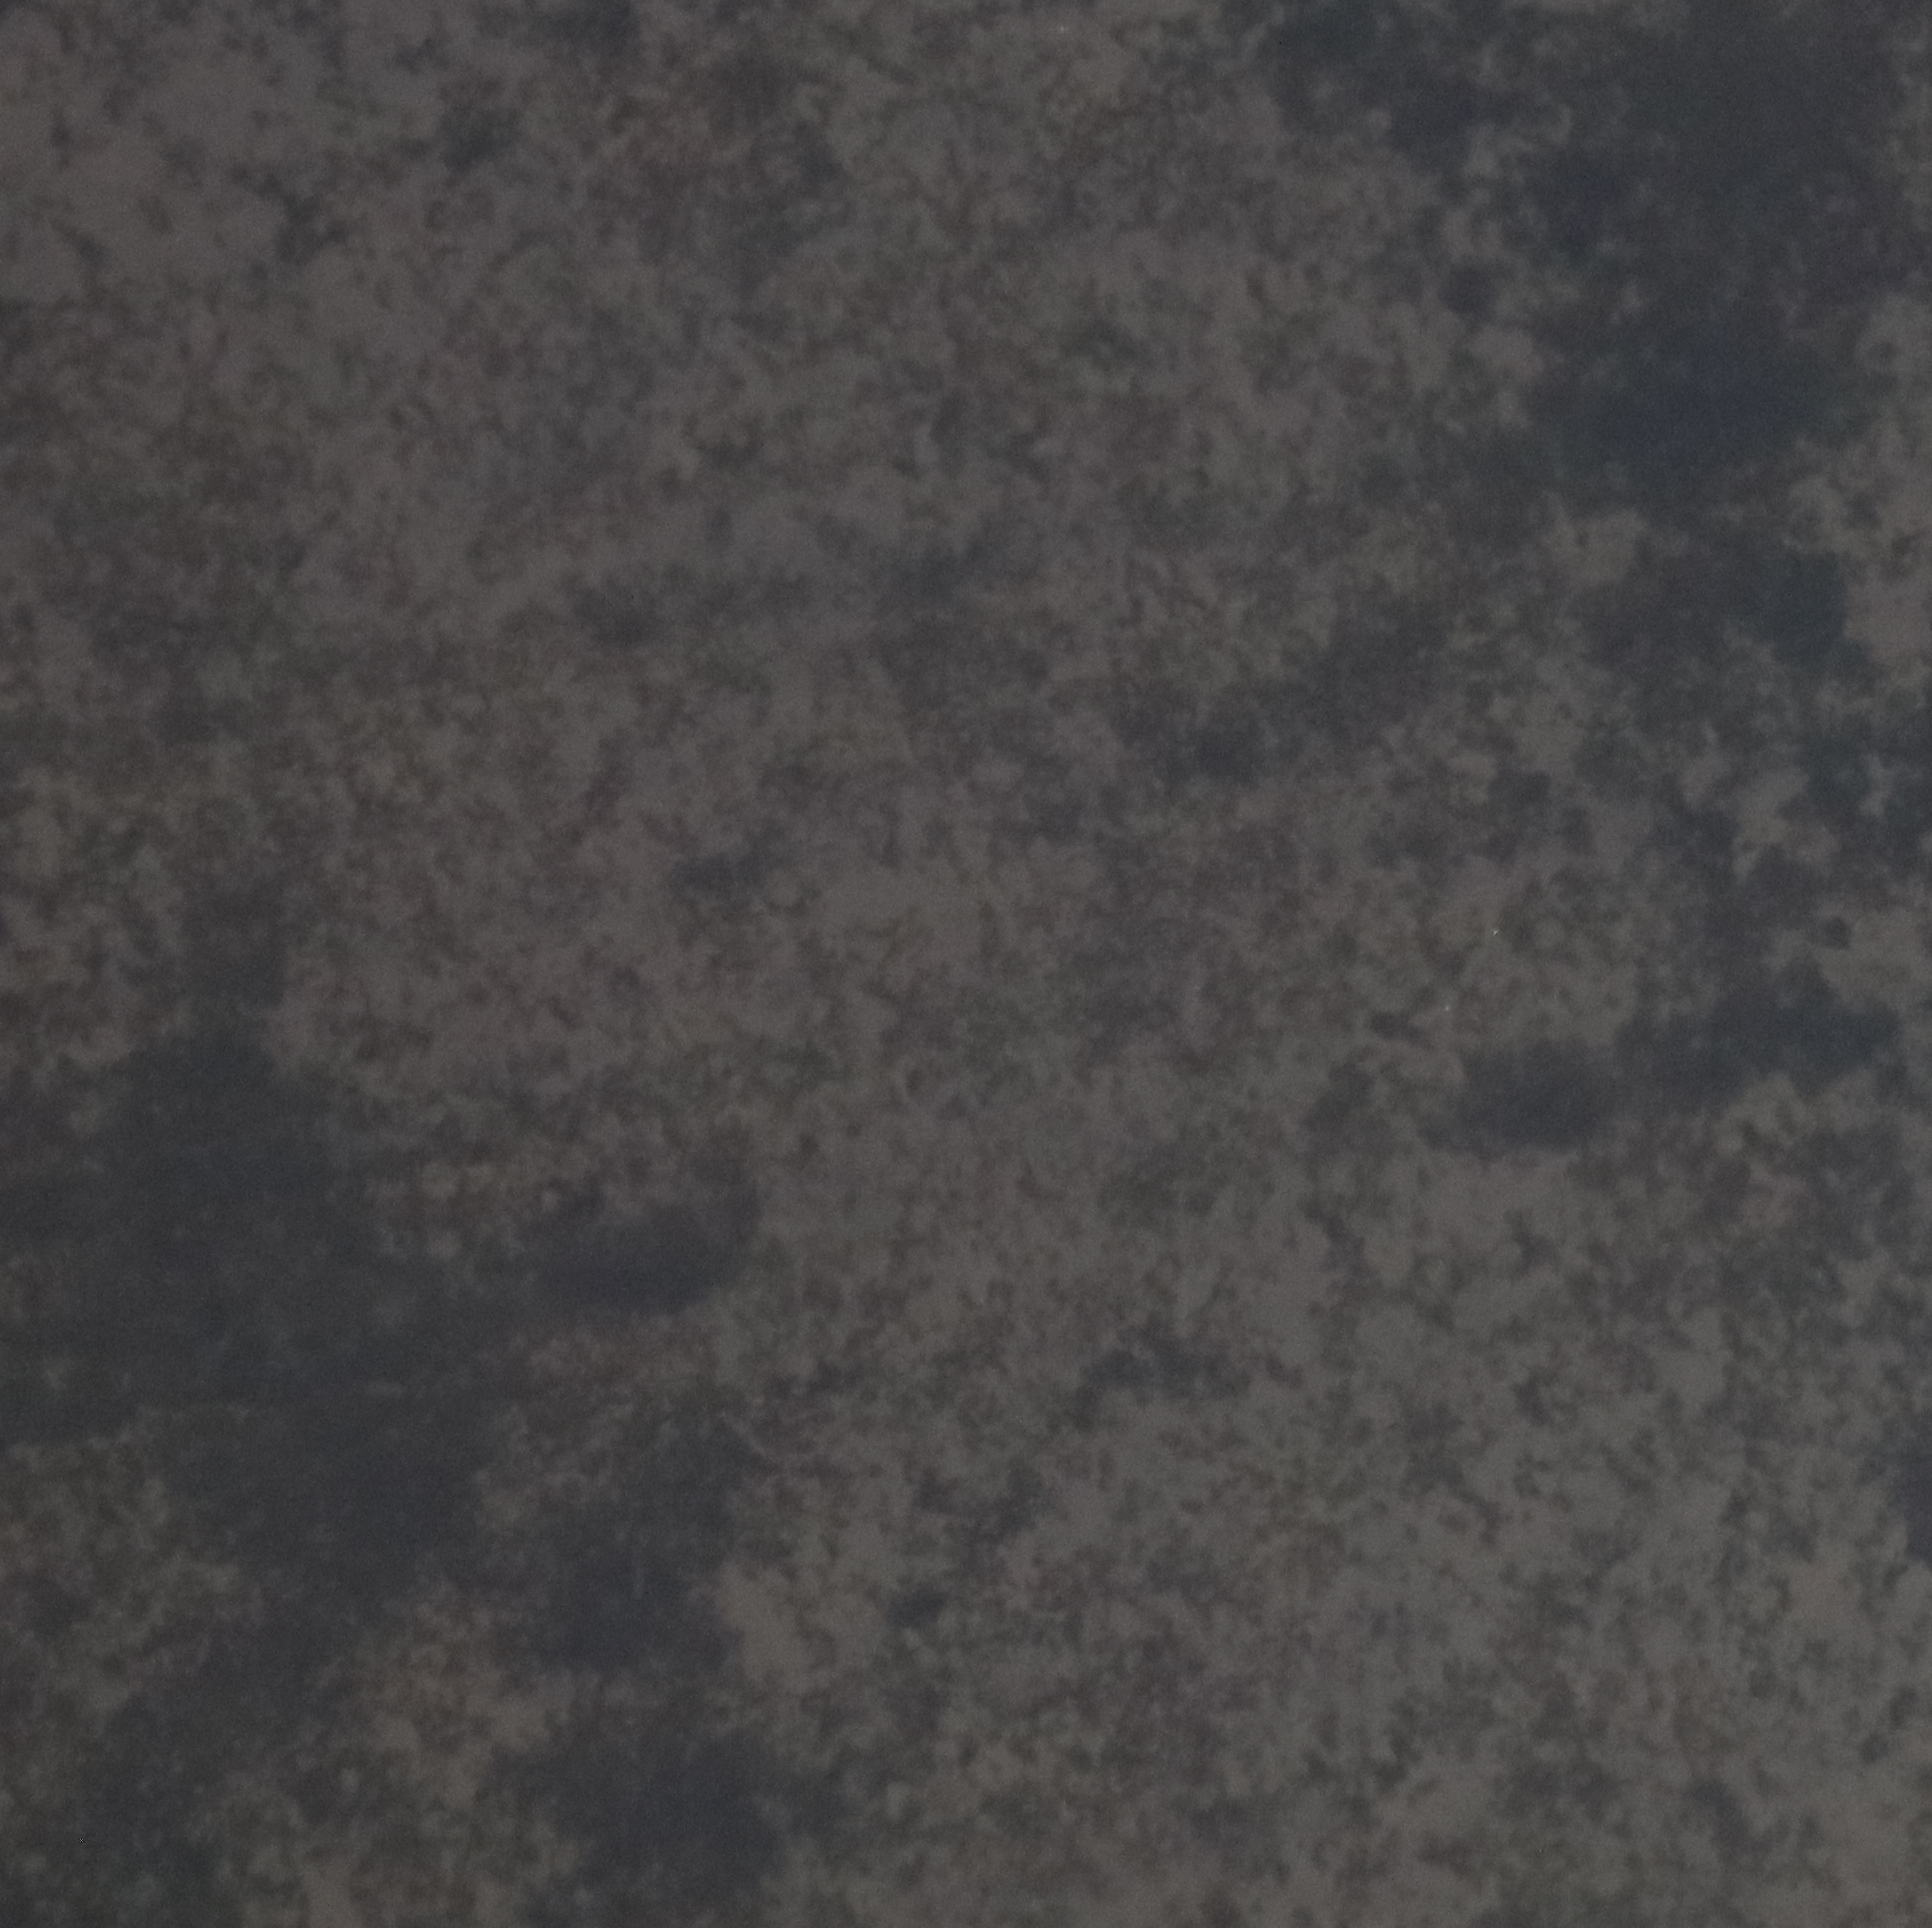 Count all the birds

0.